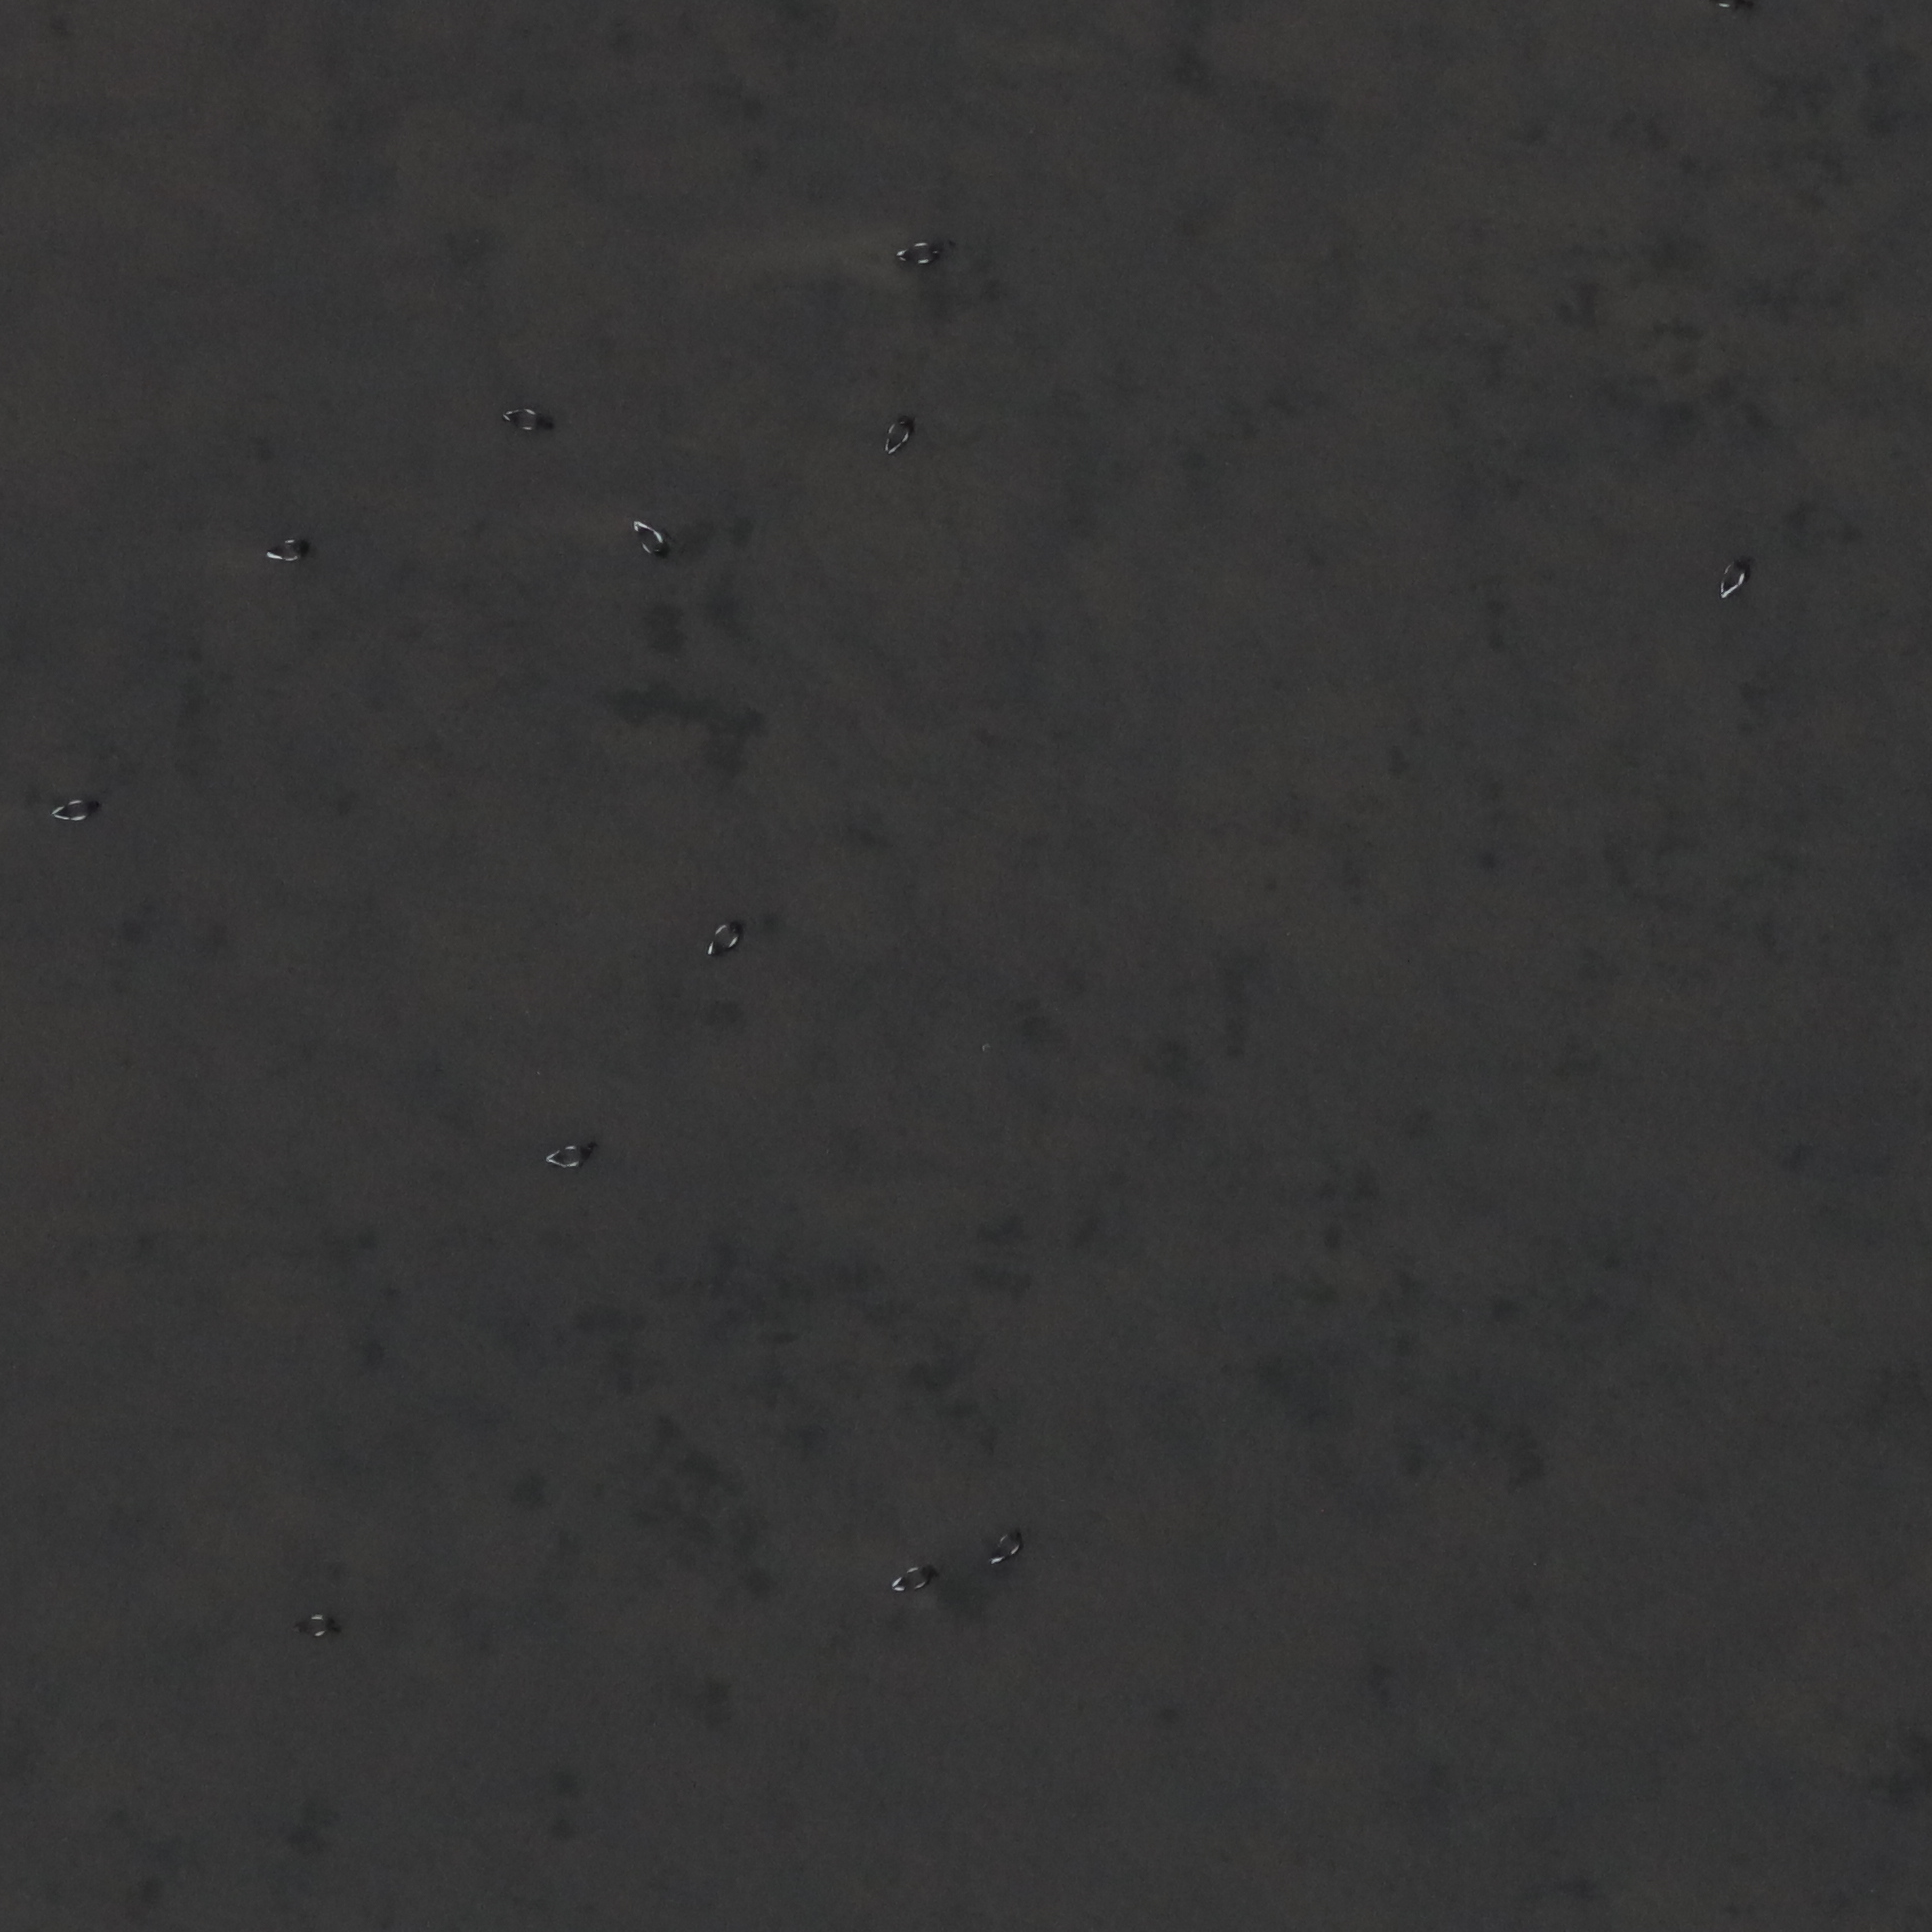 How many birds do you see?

12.